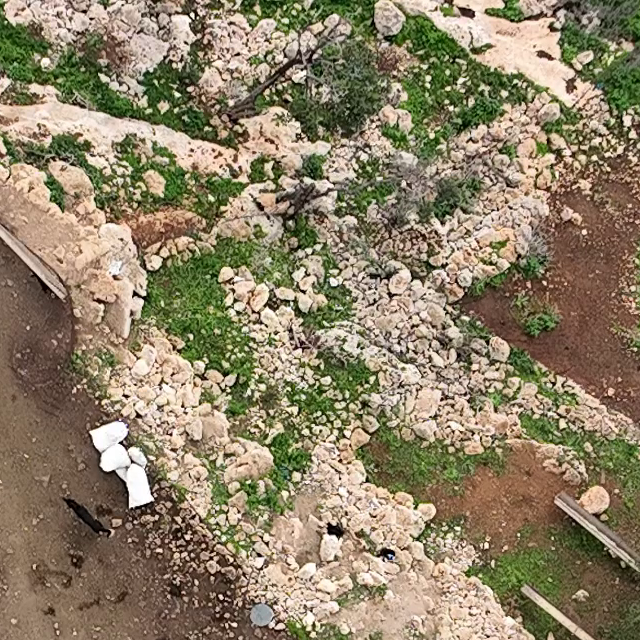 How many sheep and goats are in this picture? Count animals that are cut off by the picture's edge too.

1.